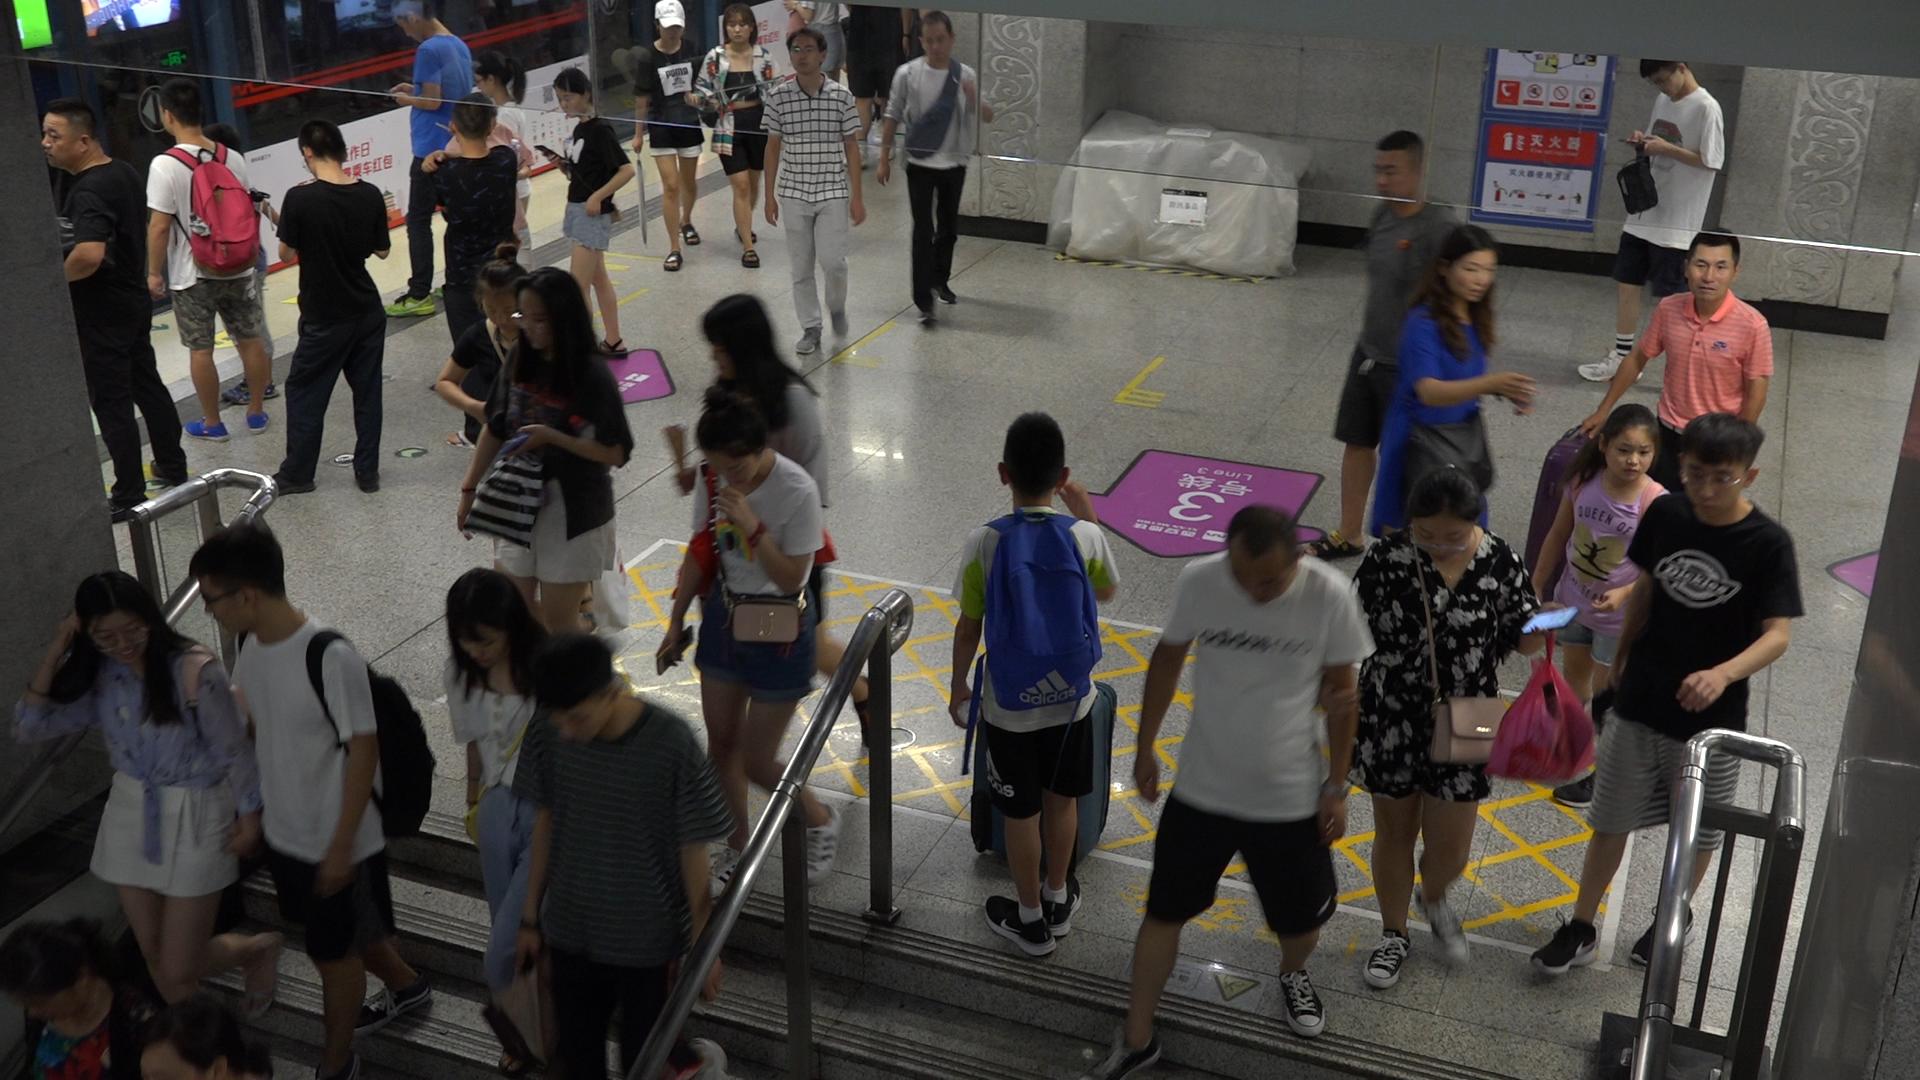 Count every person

30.